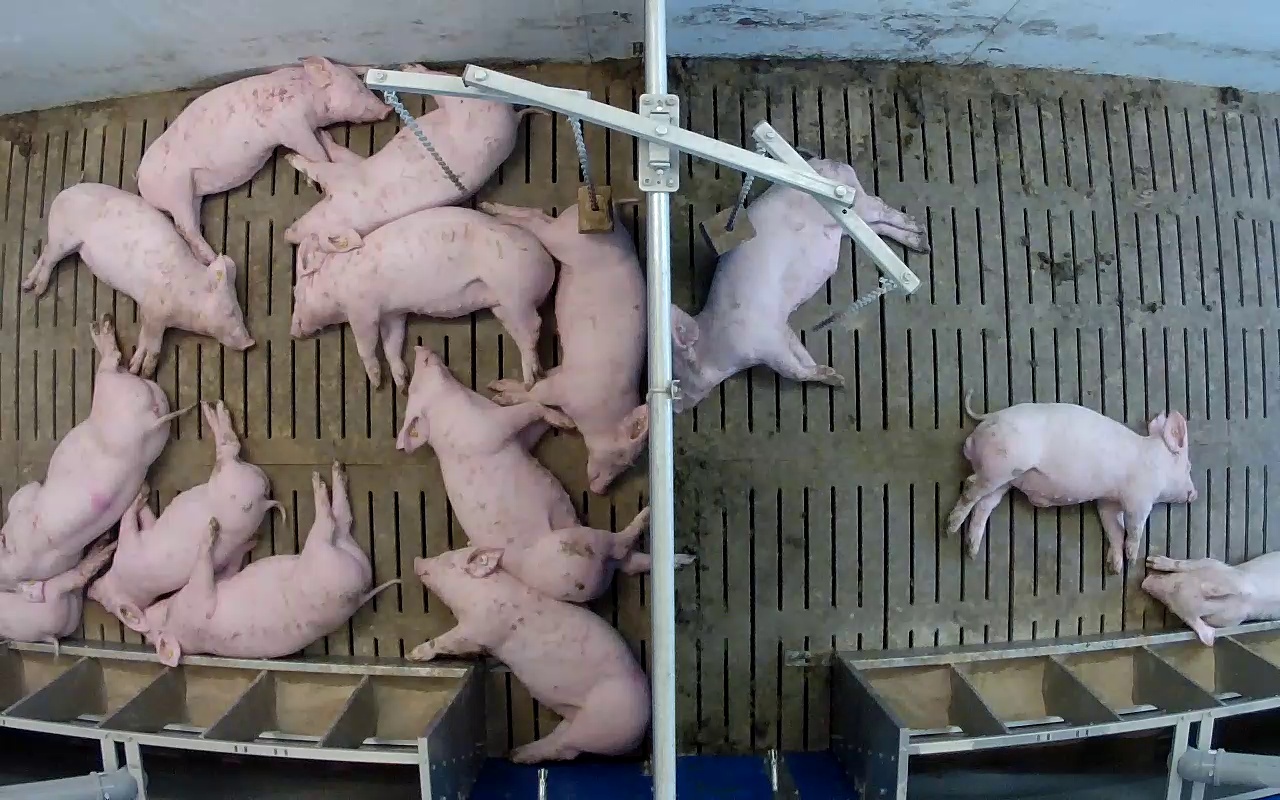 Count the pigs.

14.